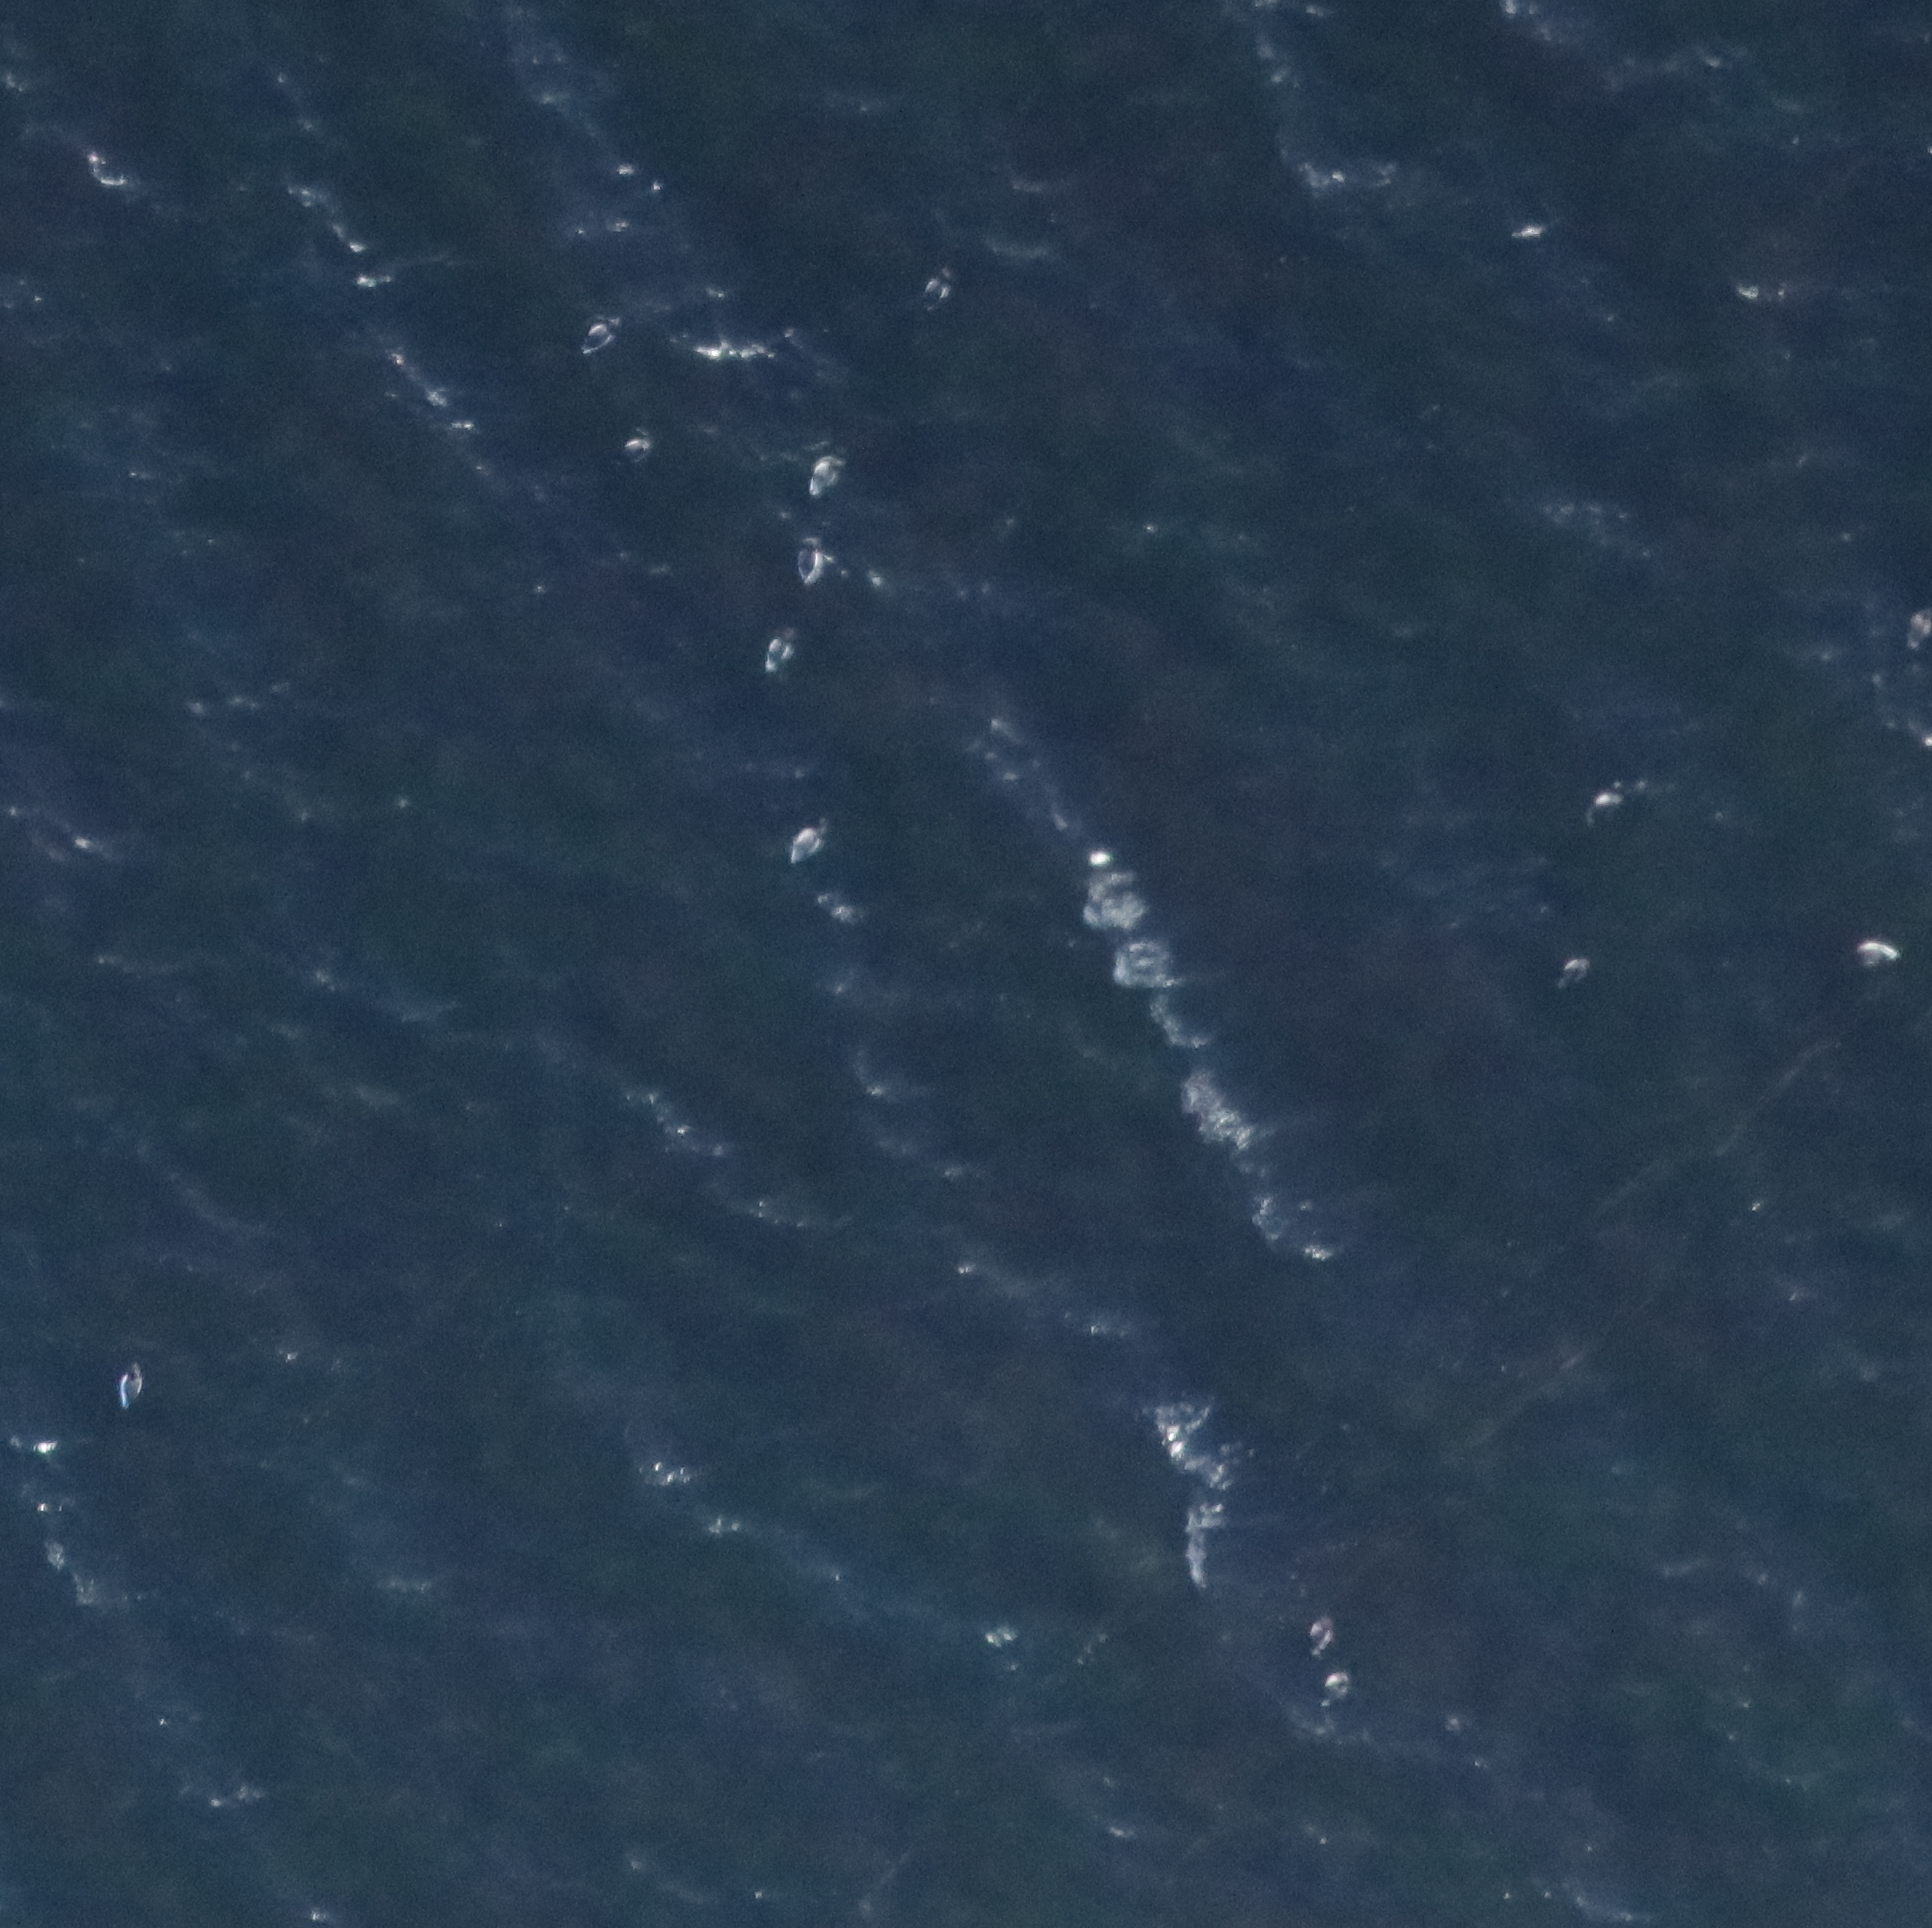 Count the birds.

13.